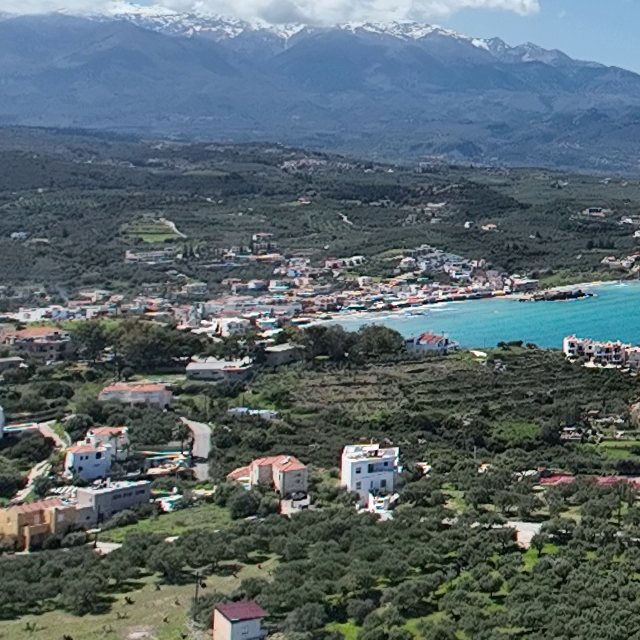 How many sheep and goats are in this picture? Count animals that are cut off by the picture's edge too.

0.